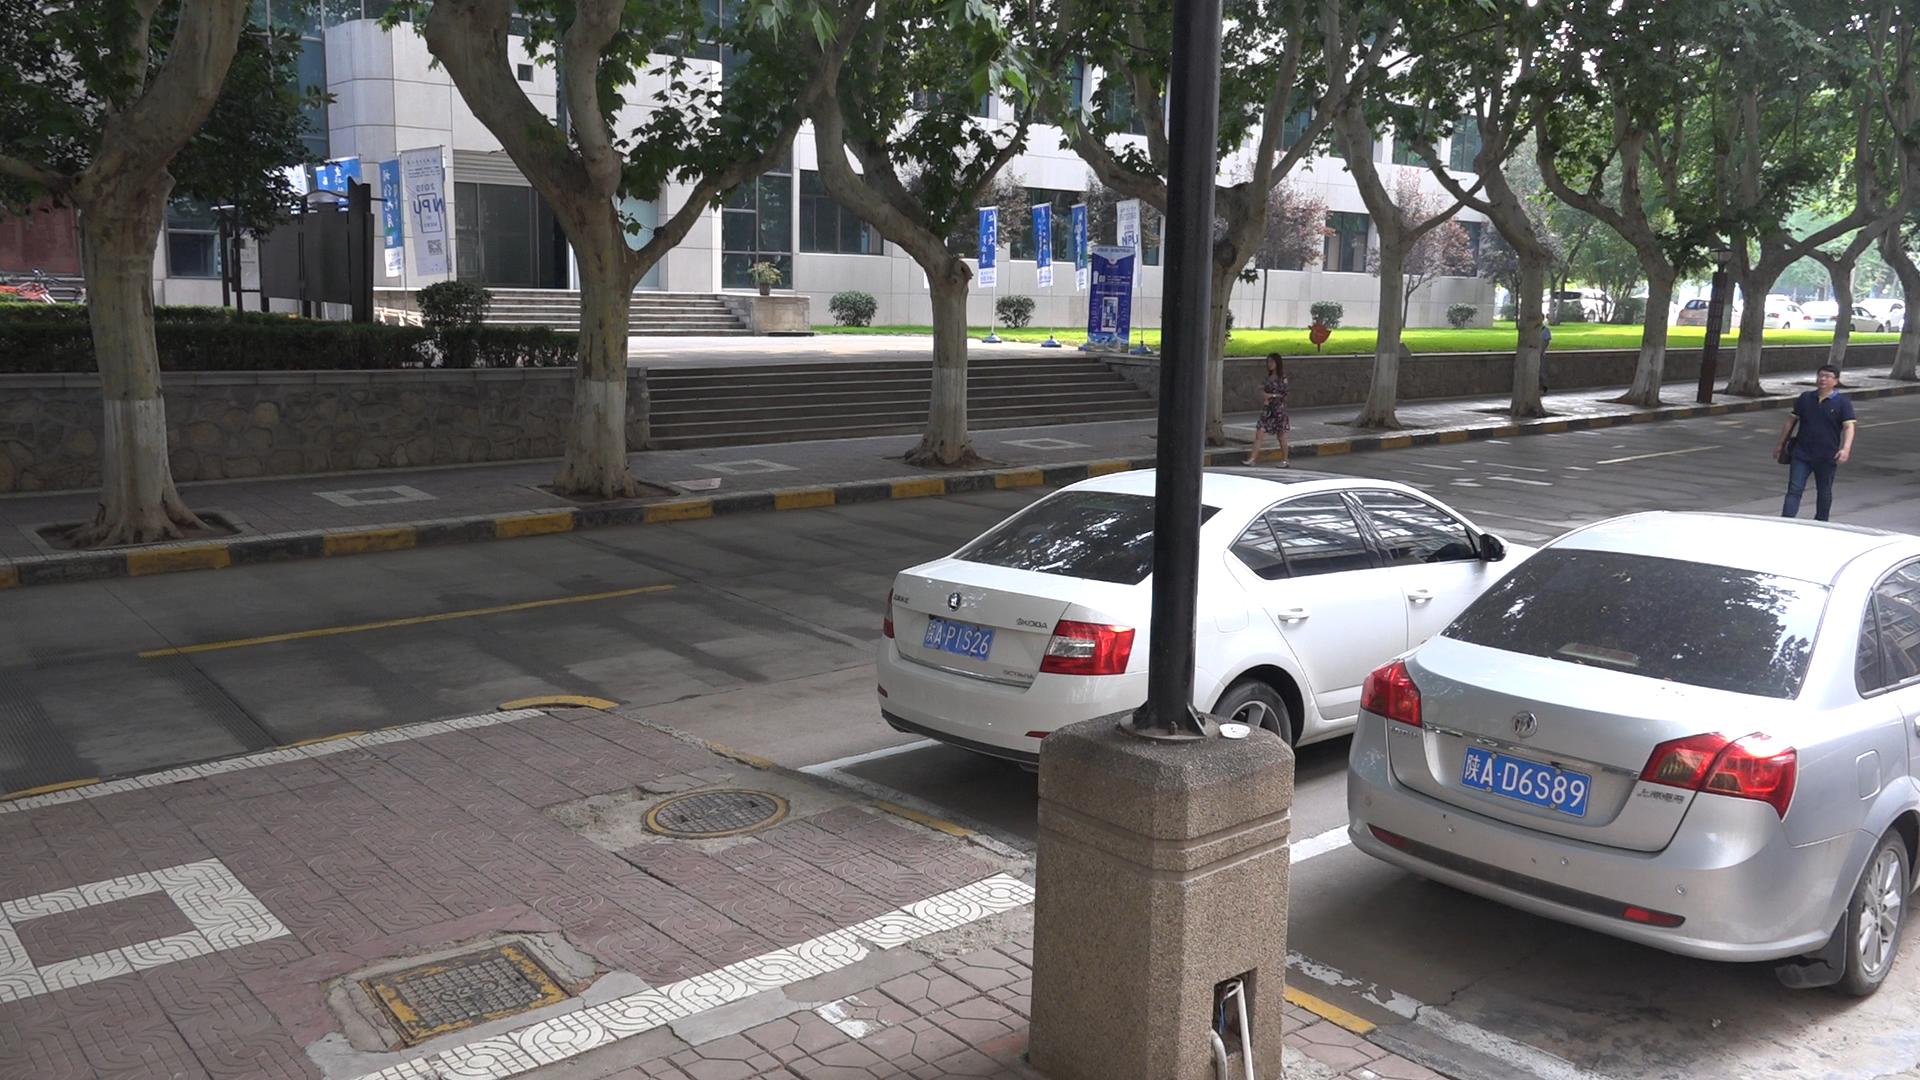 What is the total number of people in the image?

2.